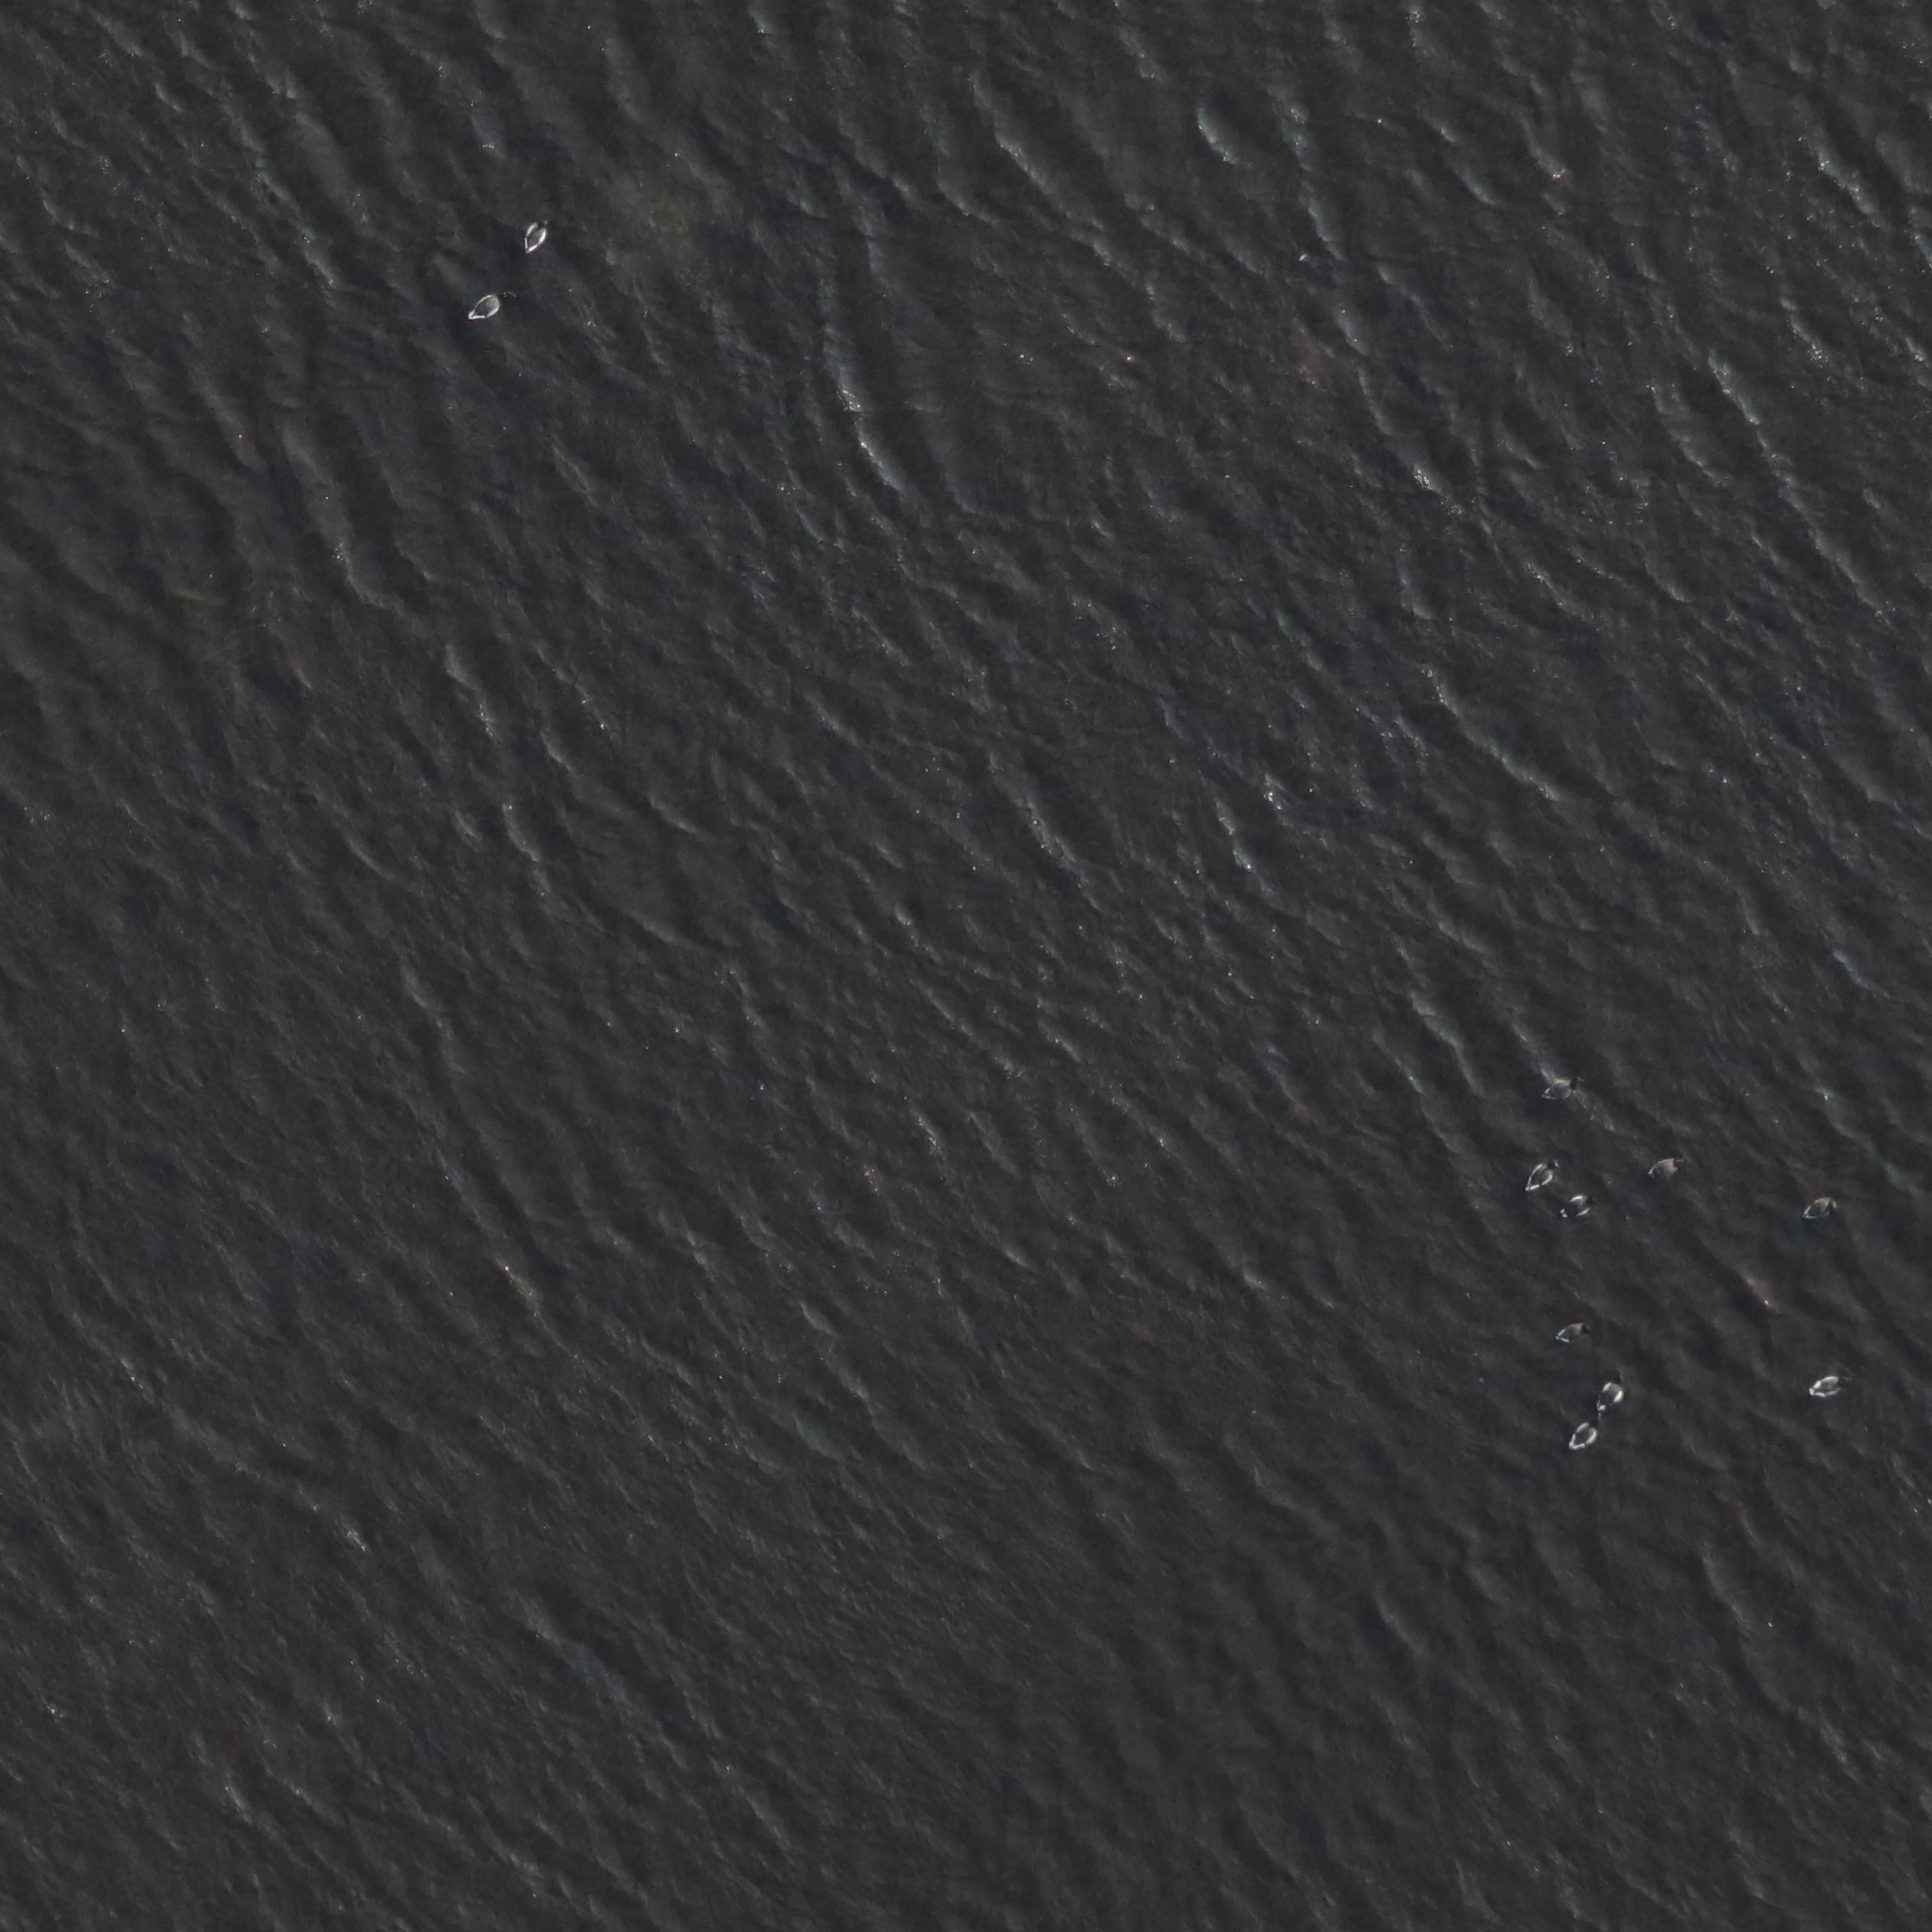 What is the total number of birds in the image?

11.